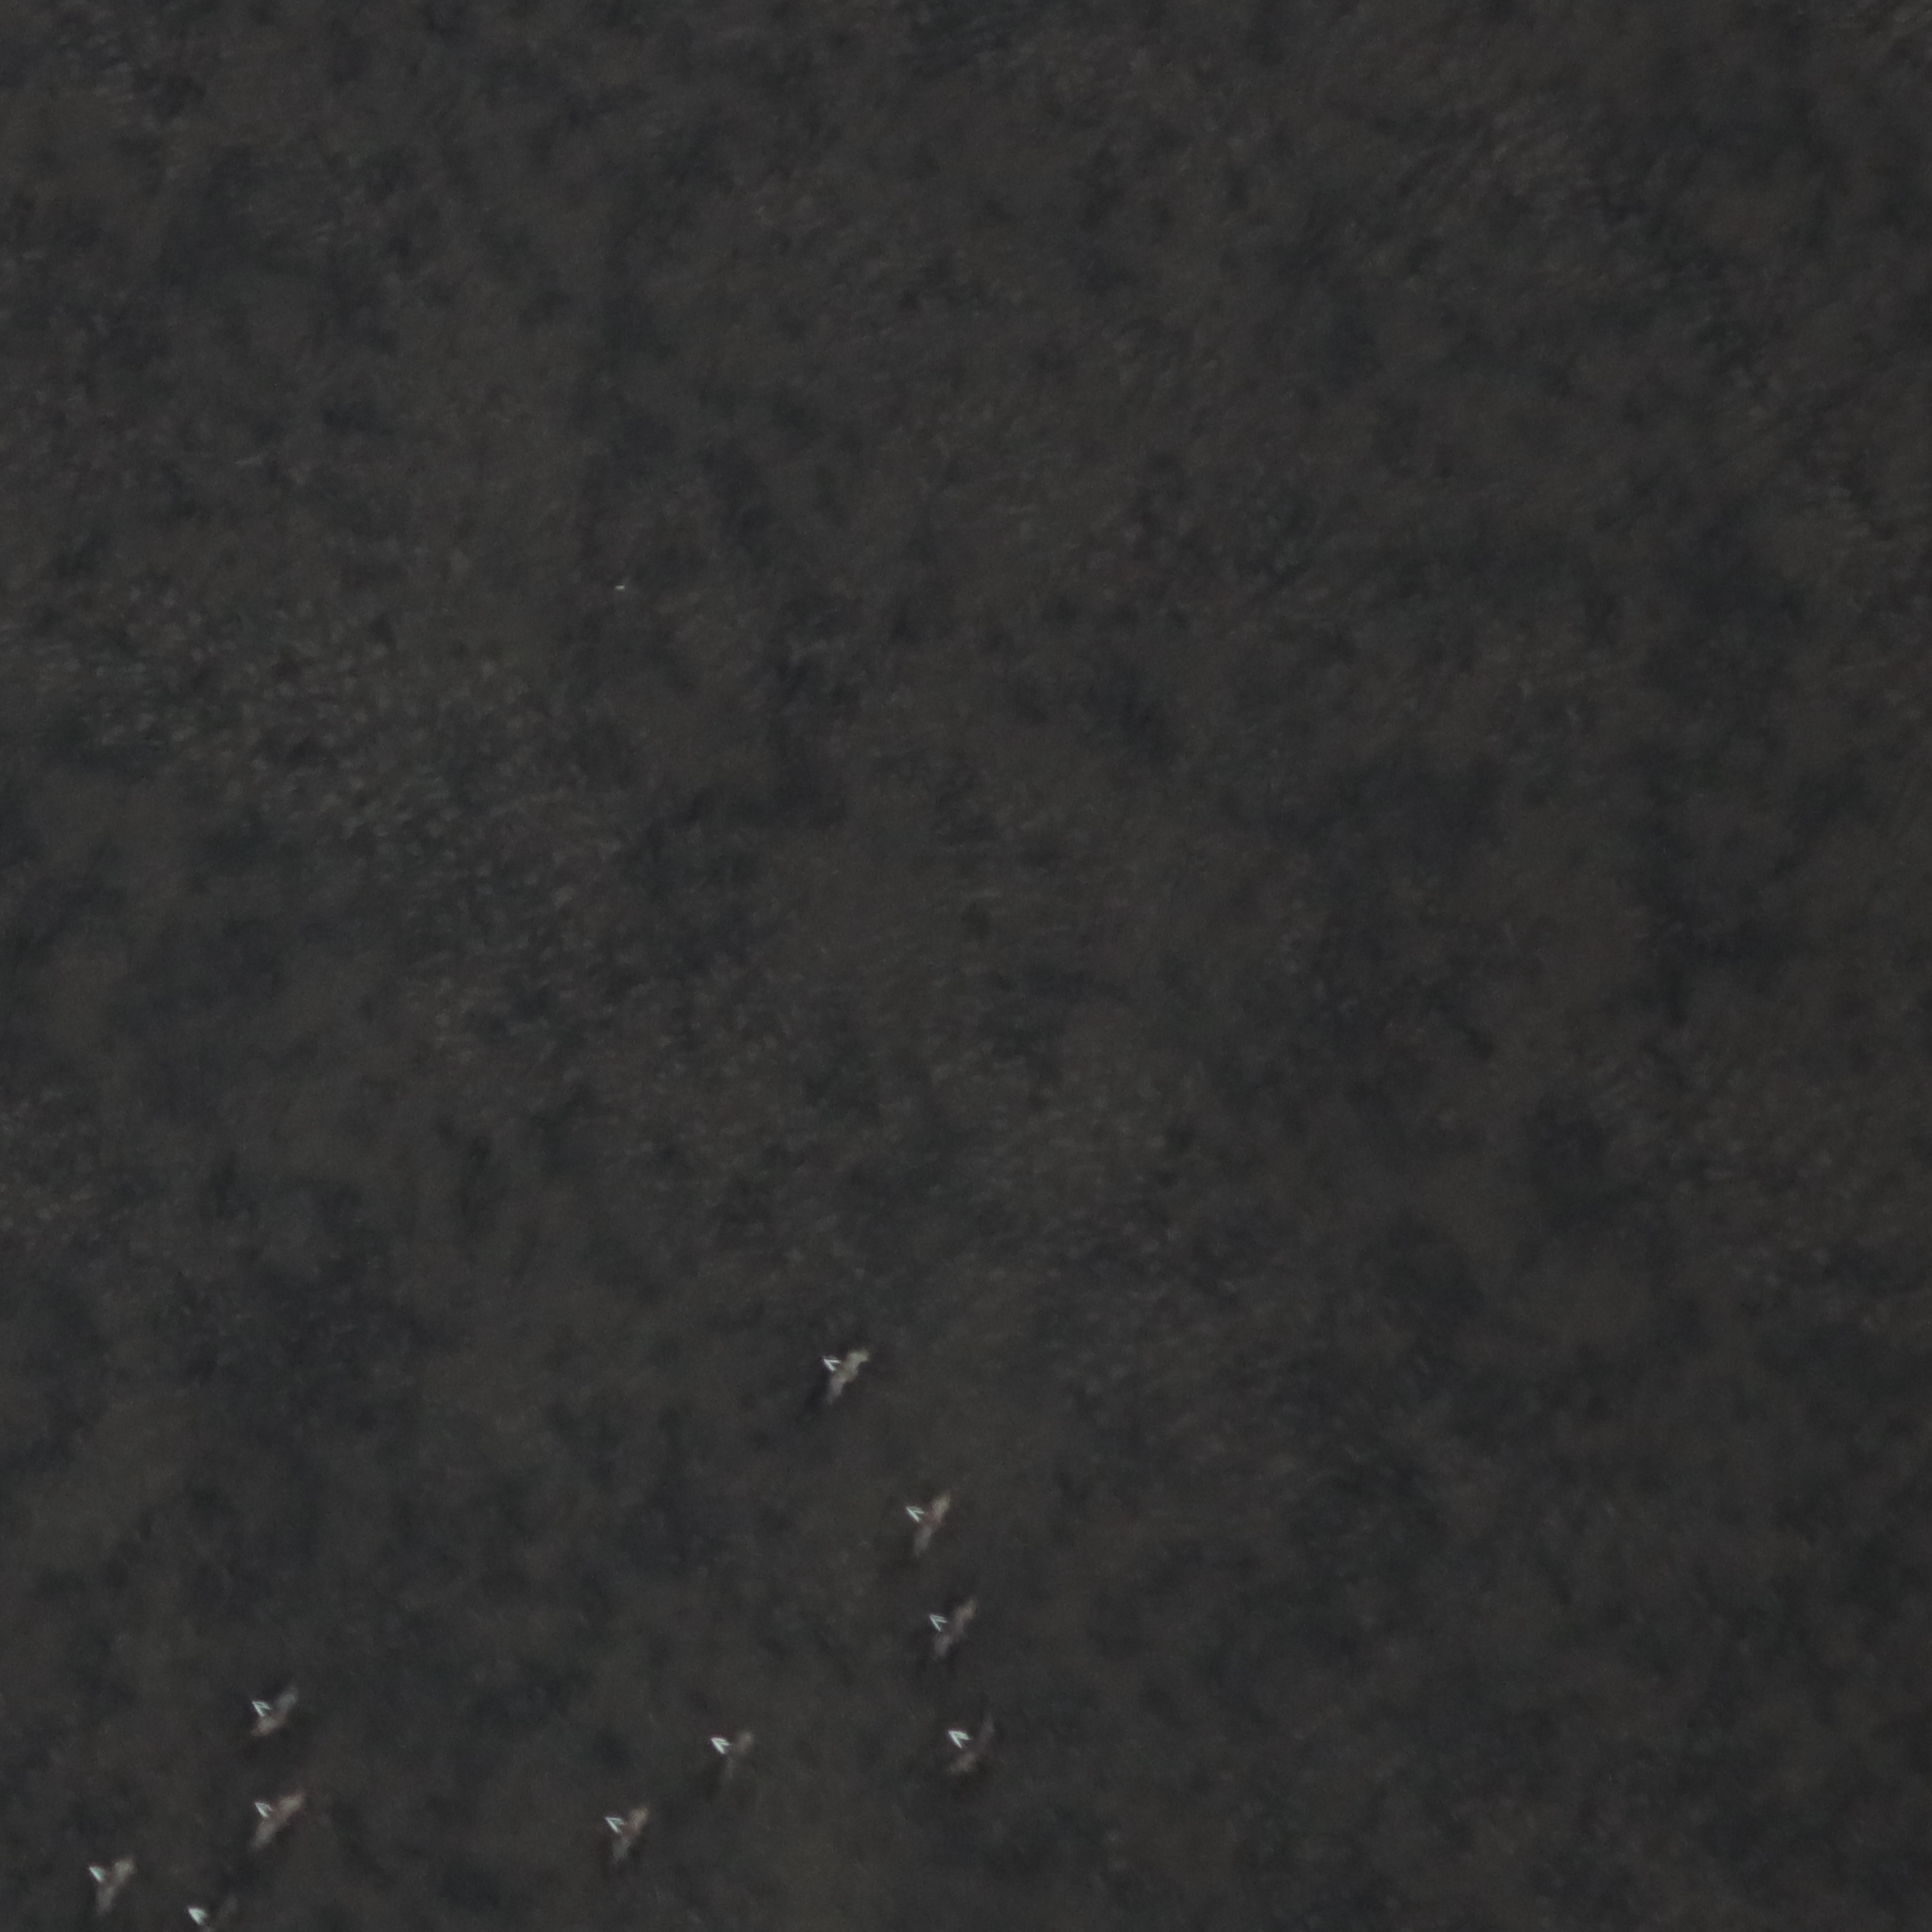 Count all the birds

10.